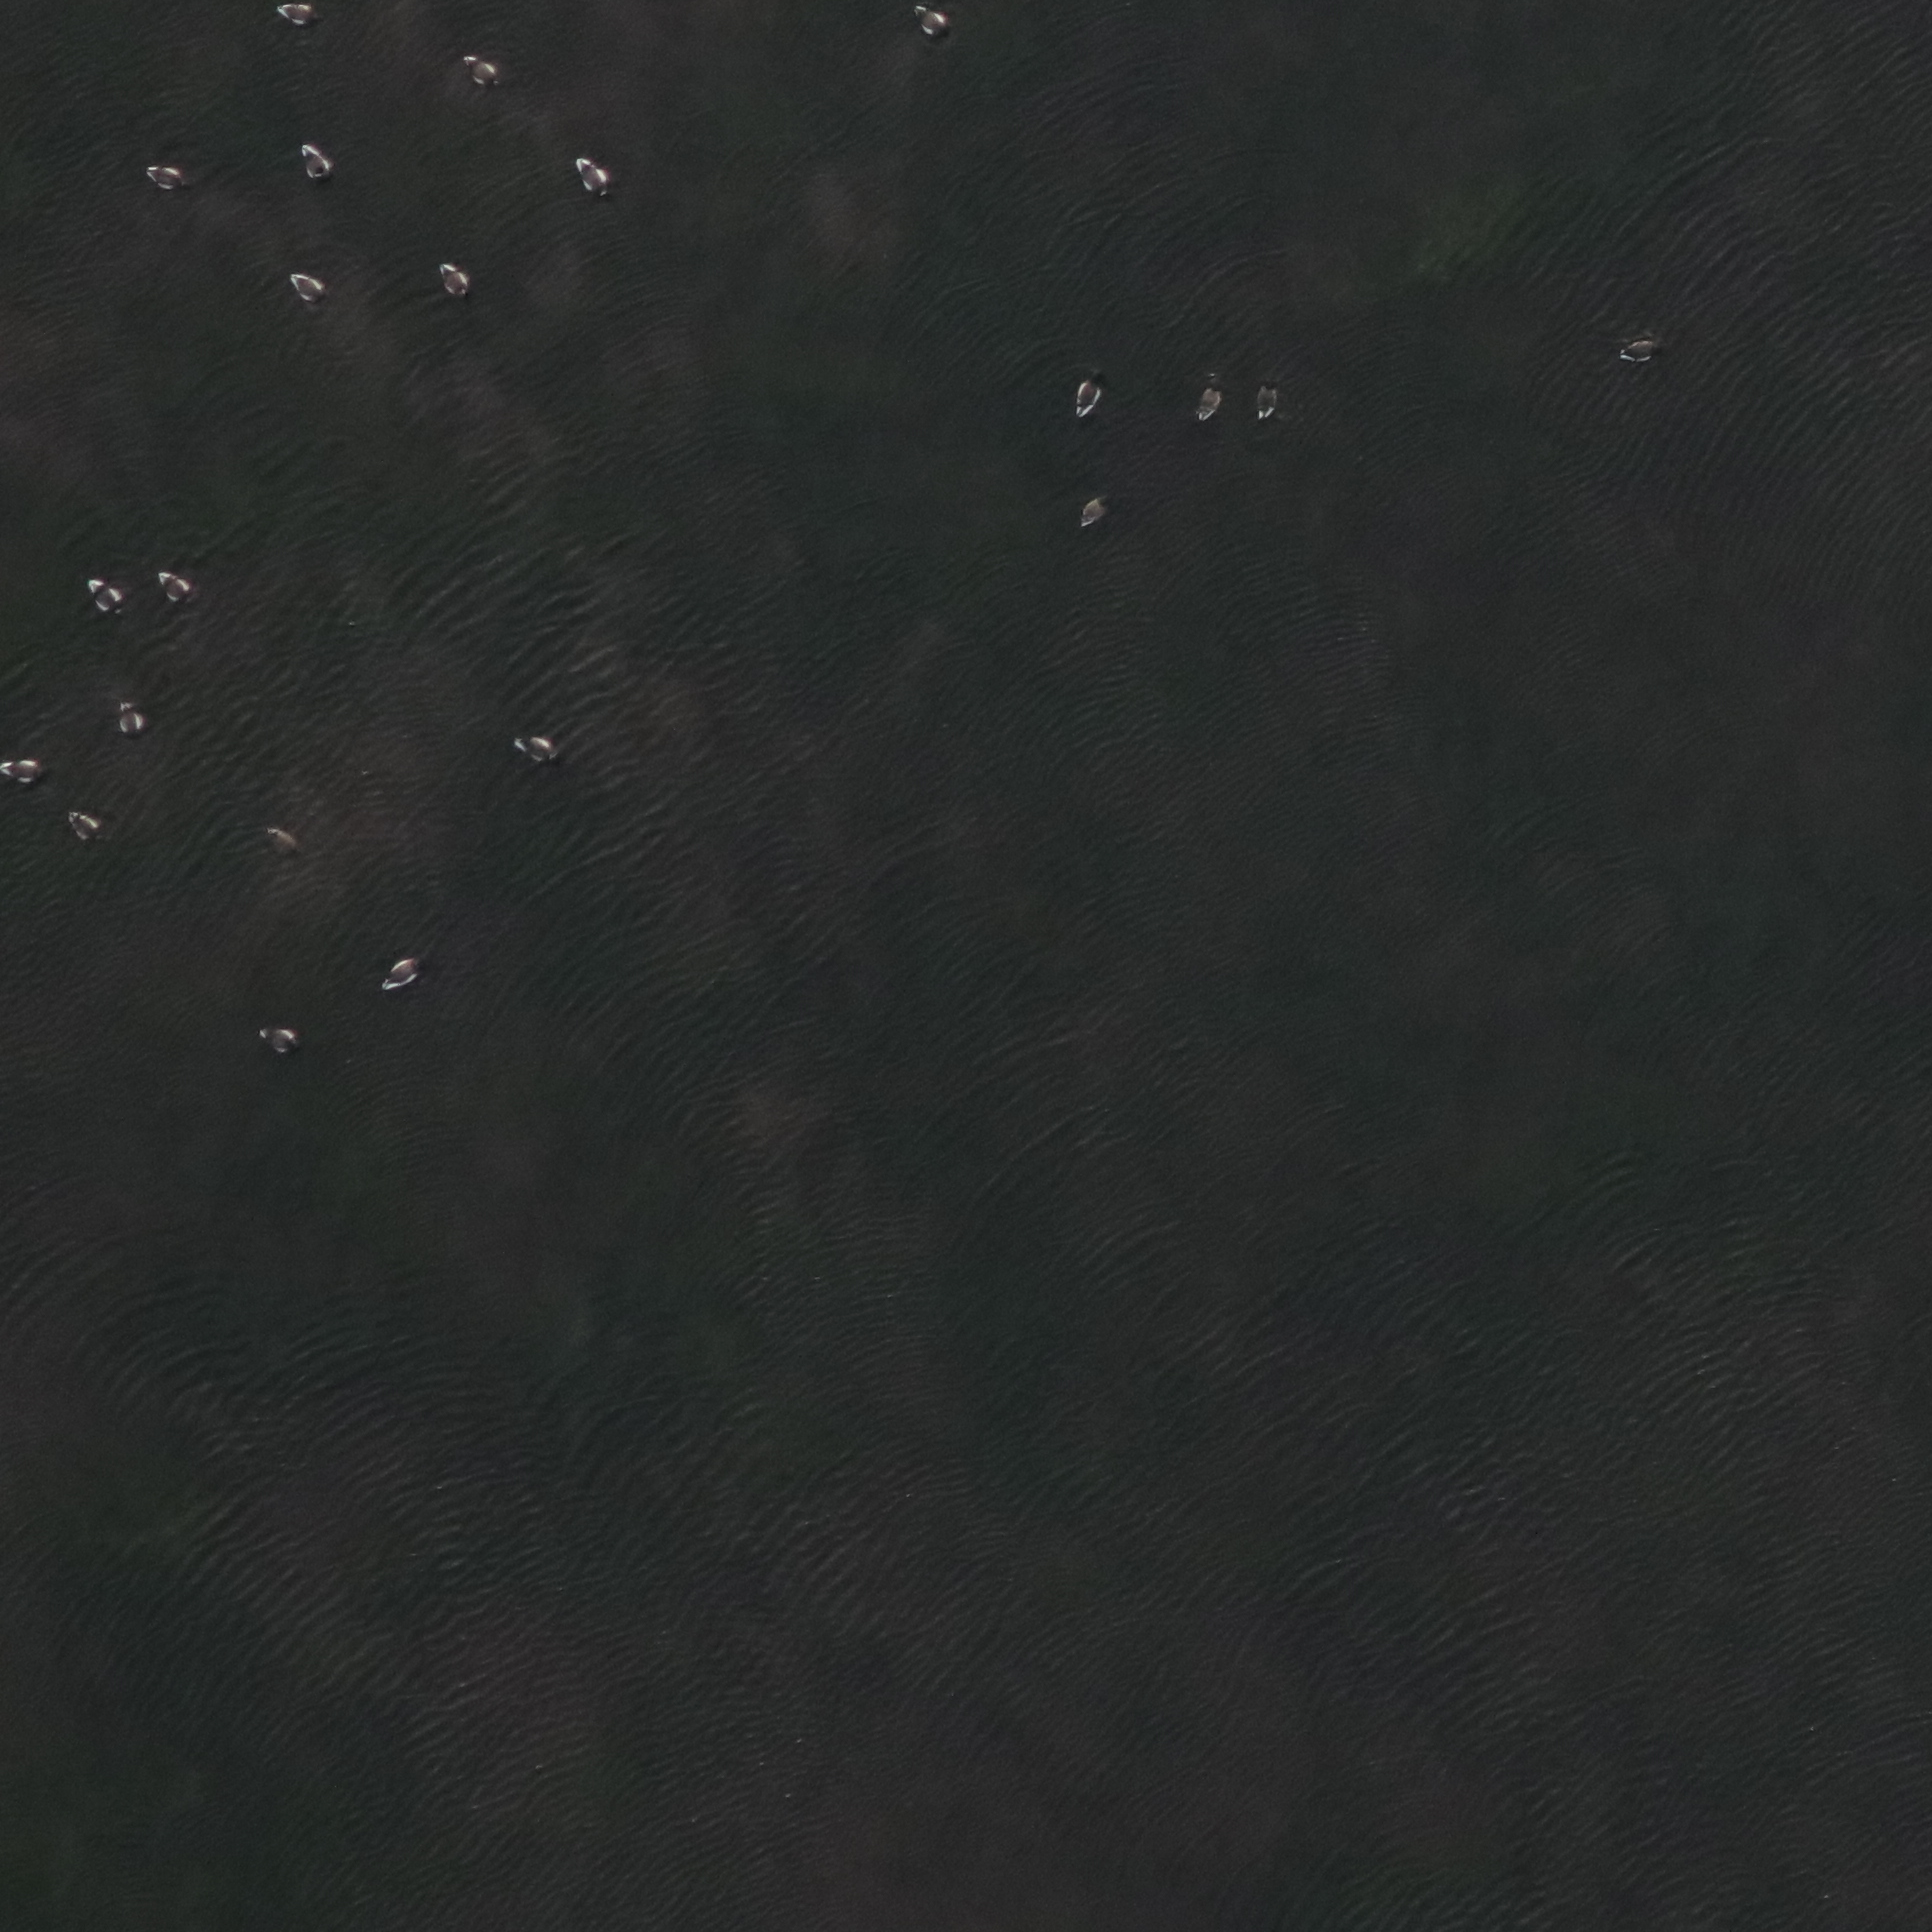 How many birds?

22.